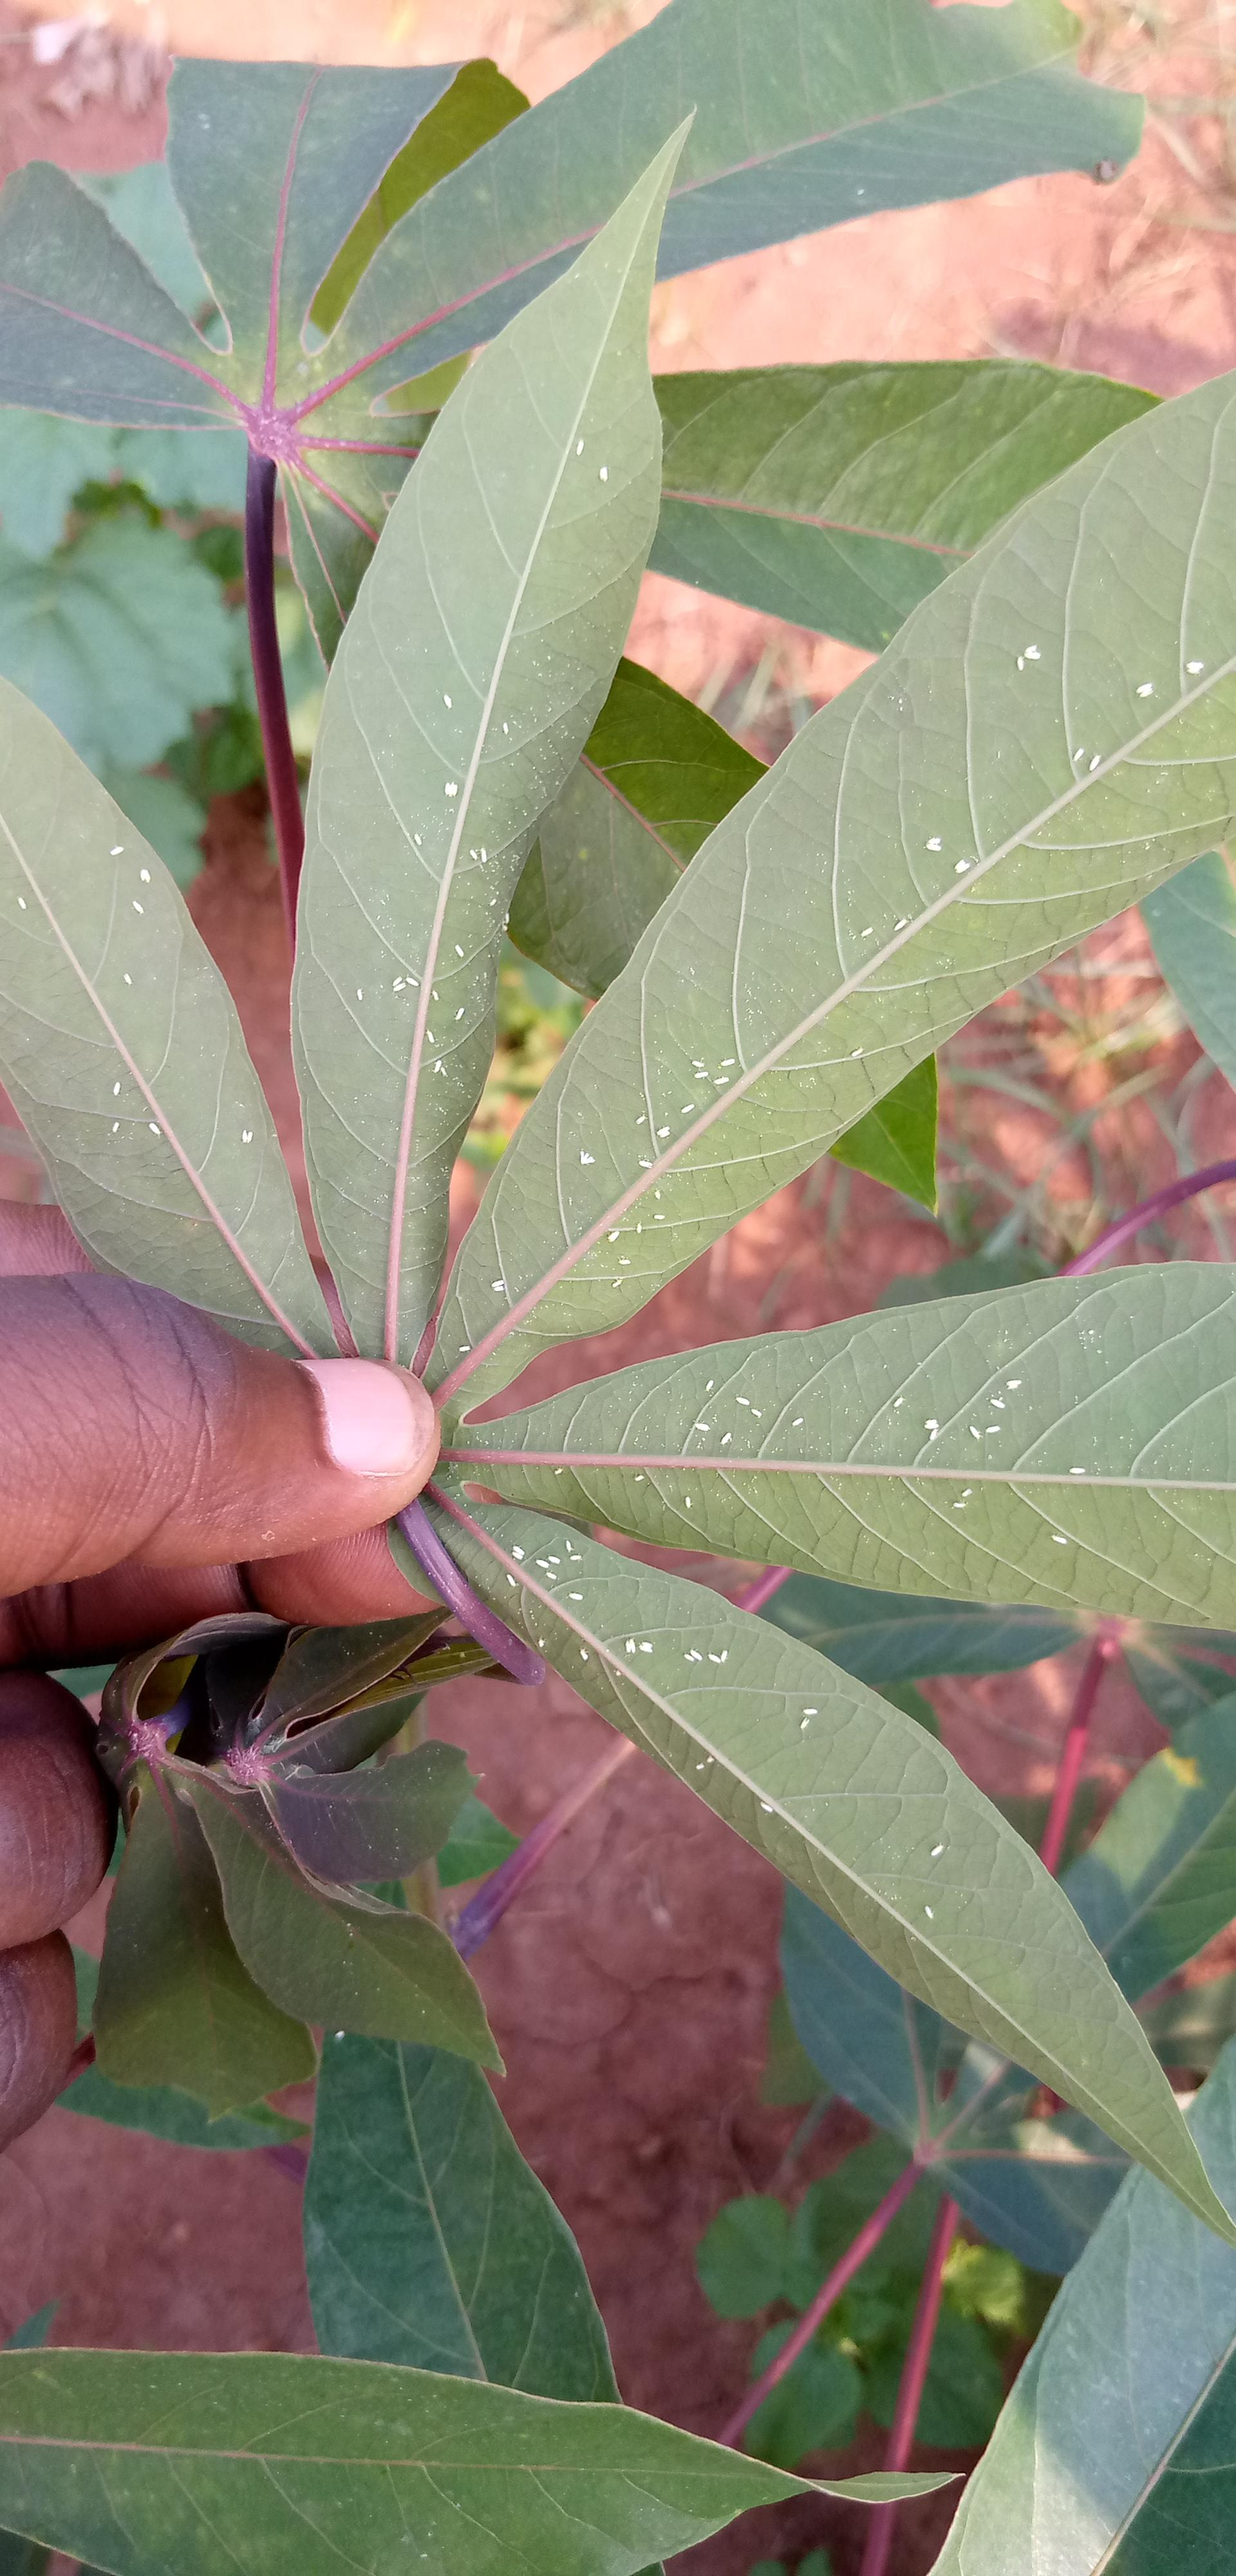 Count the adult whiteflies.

116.